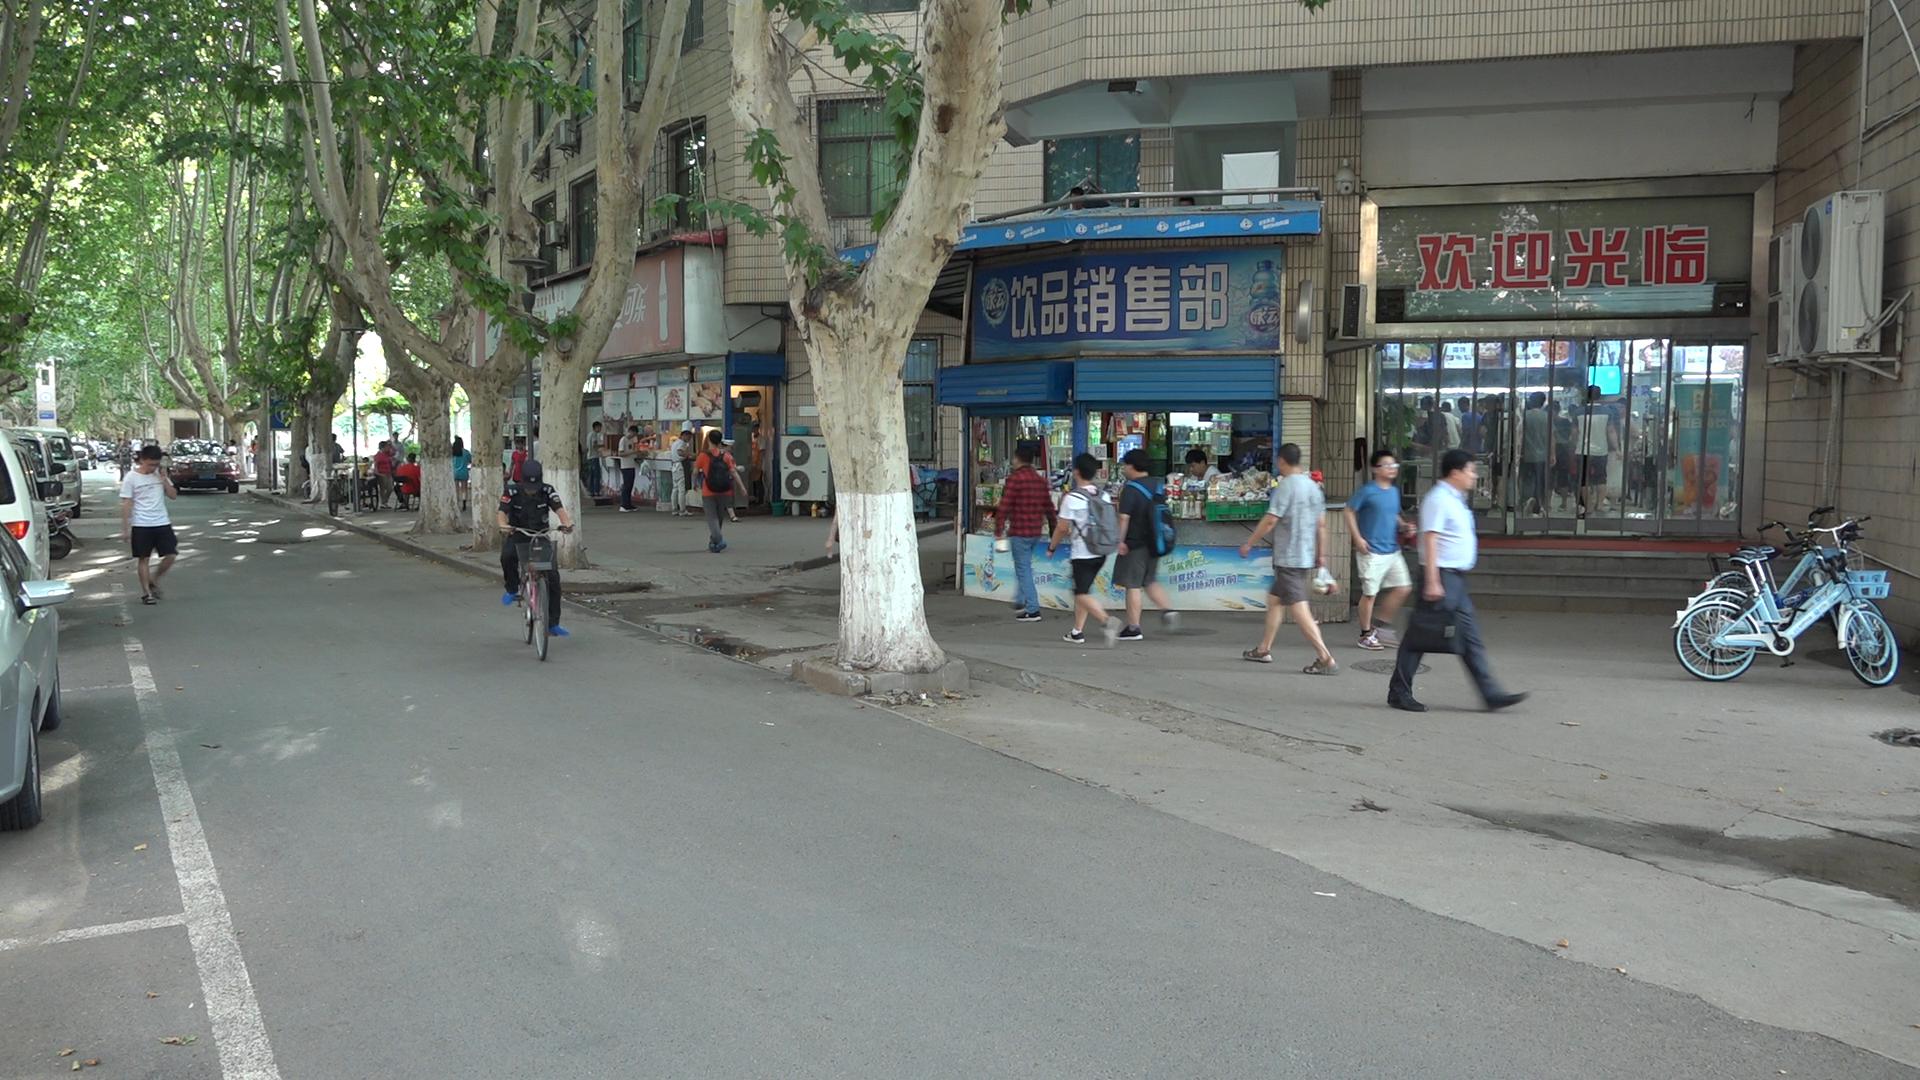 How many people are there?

32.